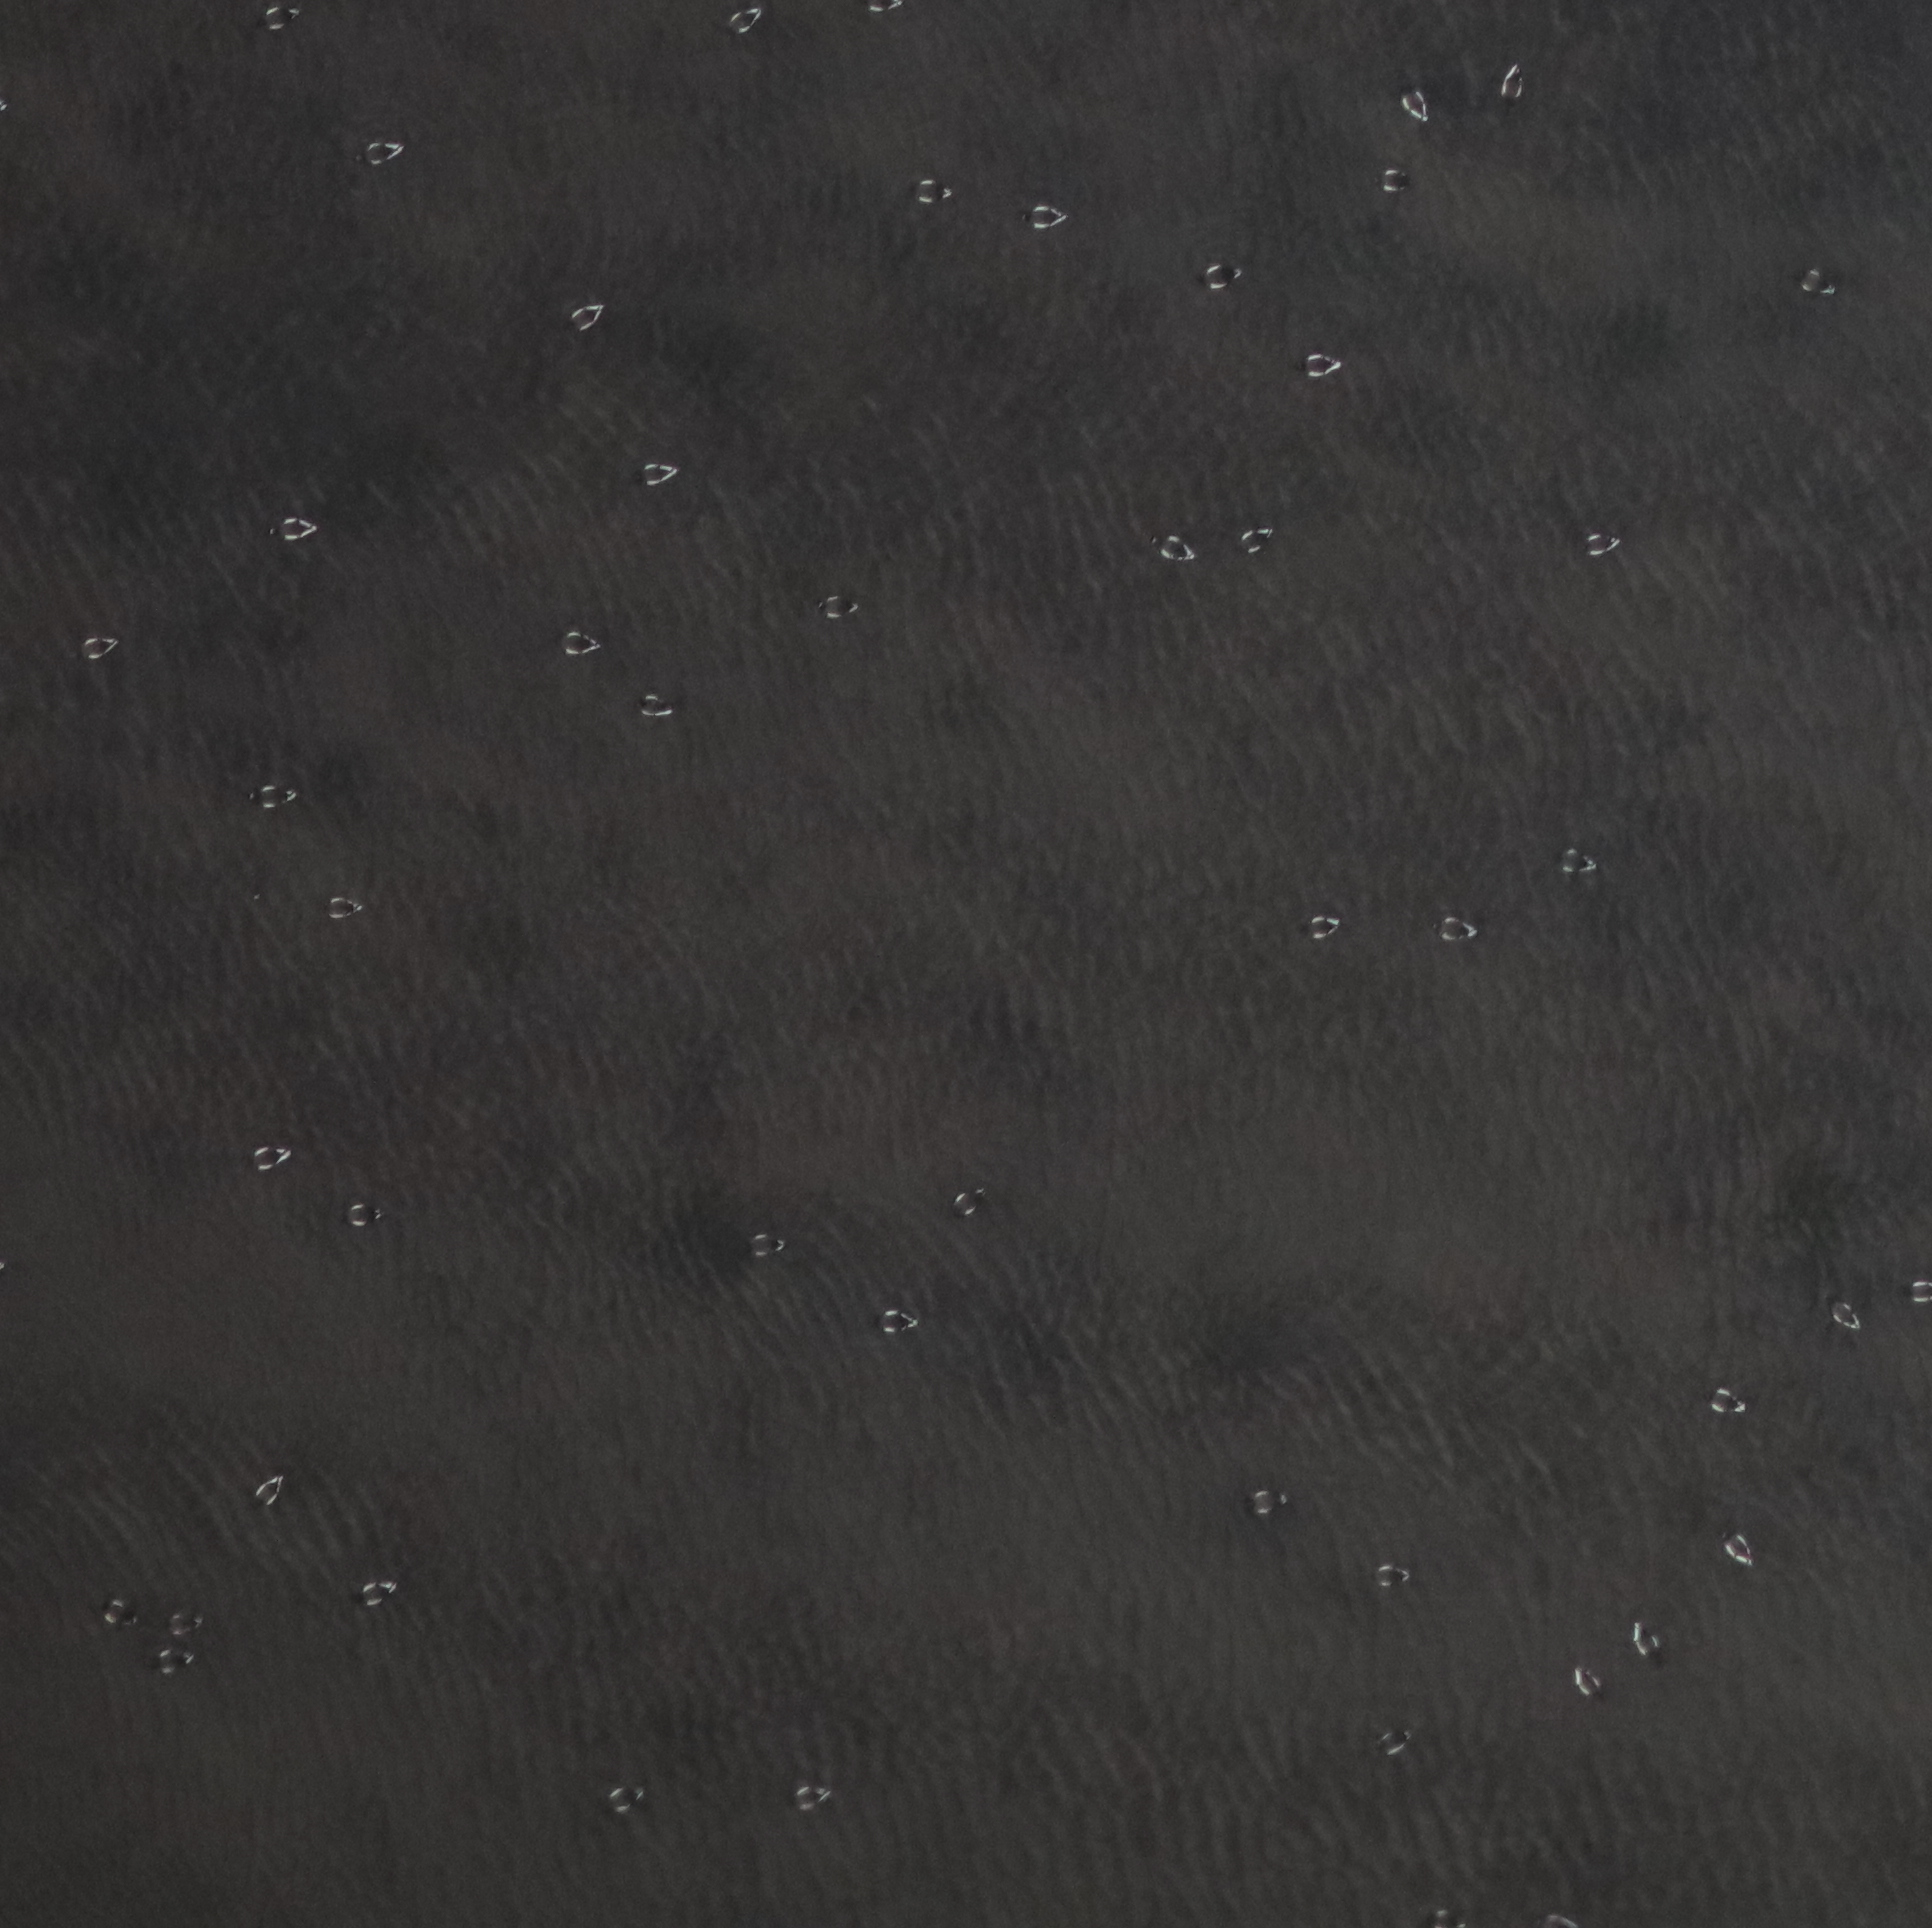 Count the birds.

49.